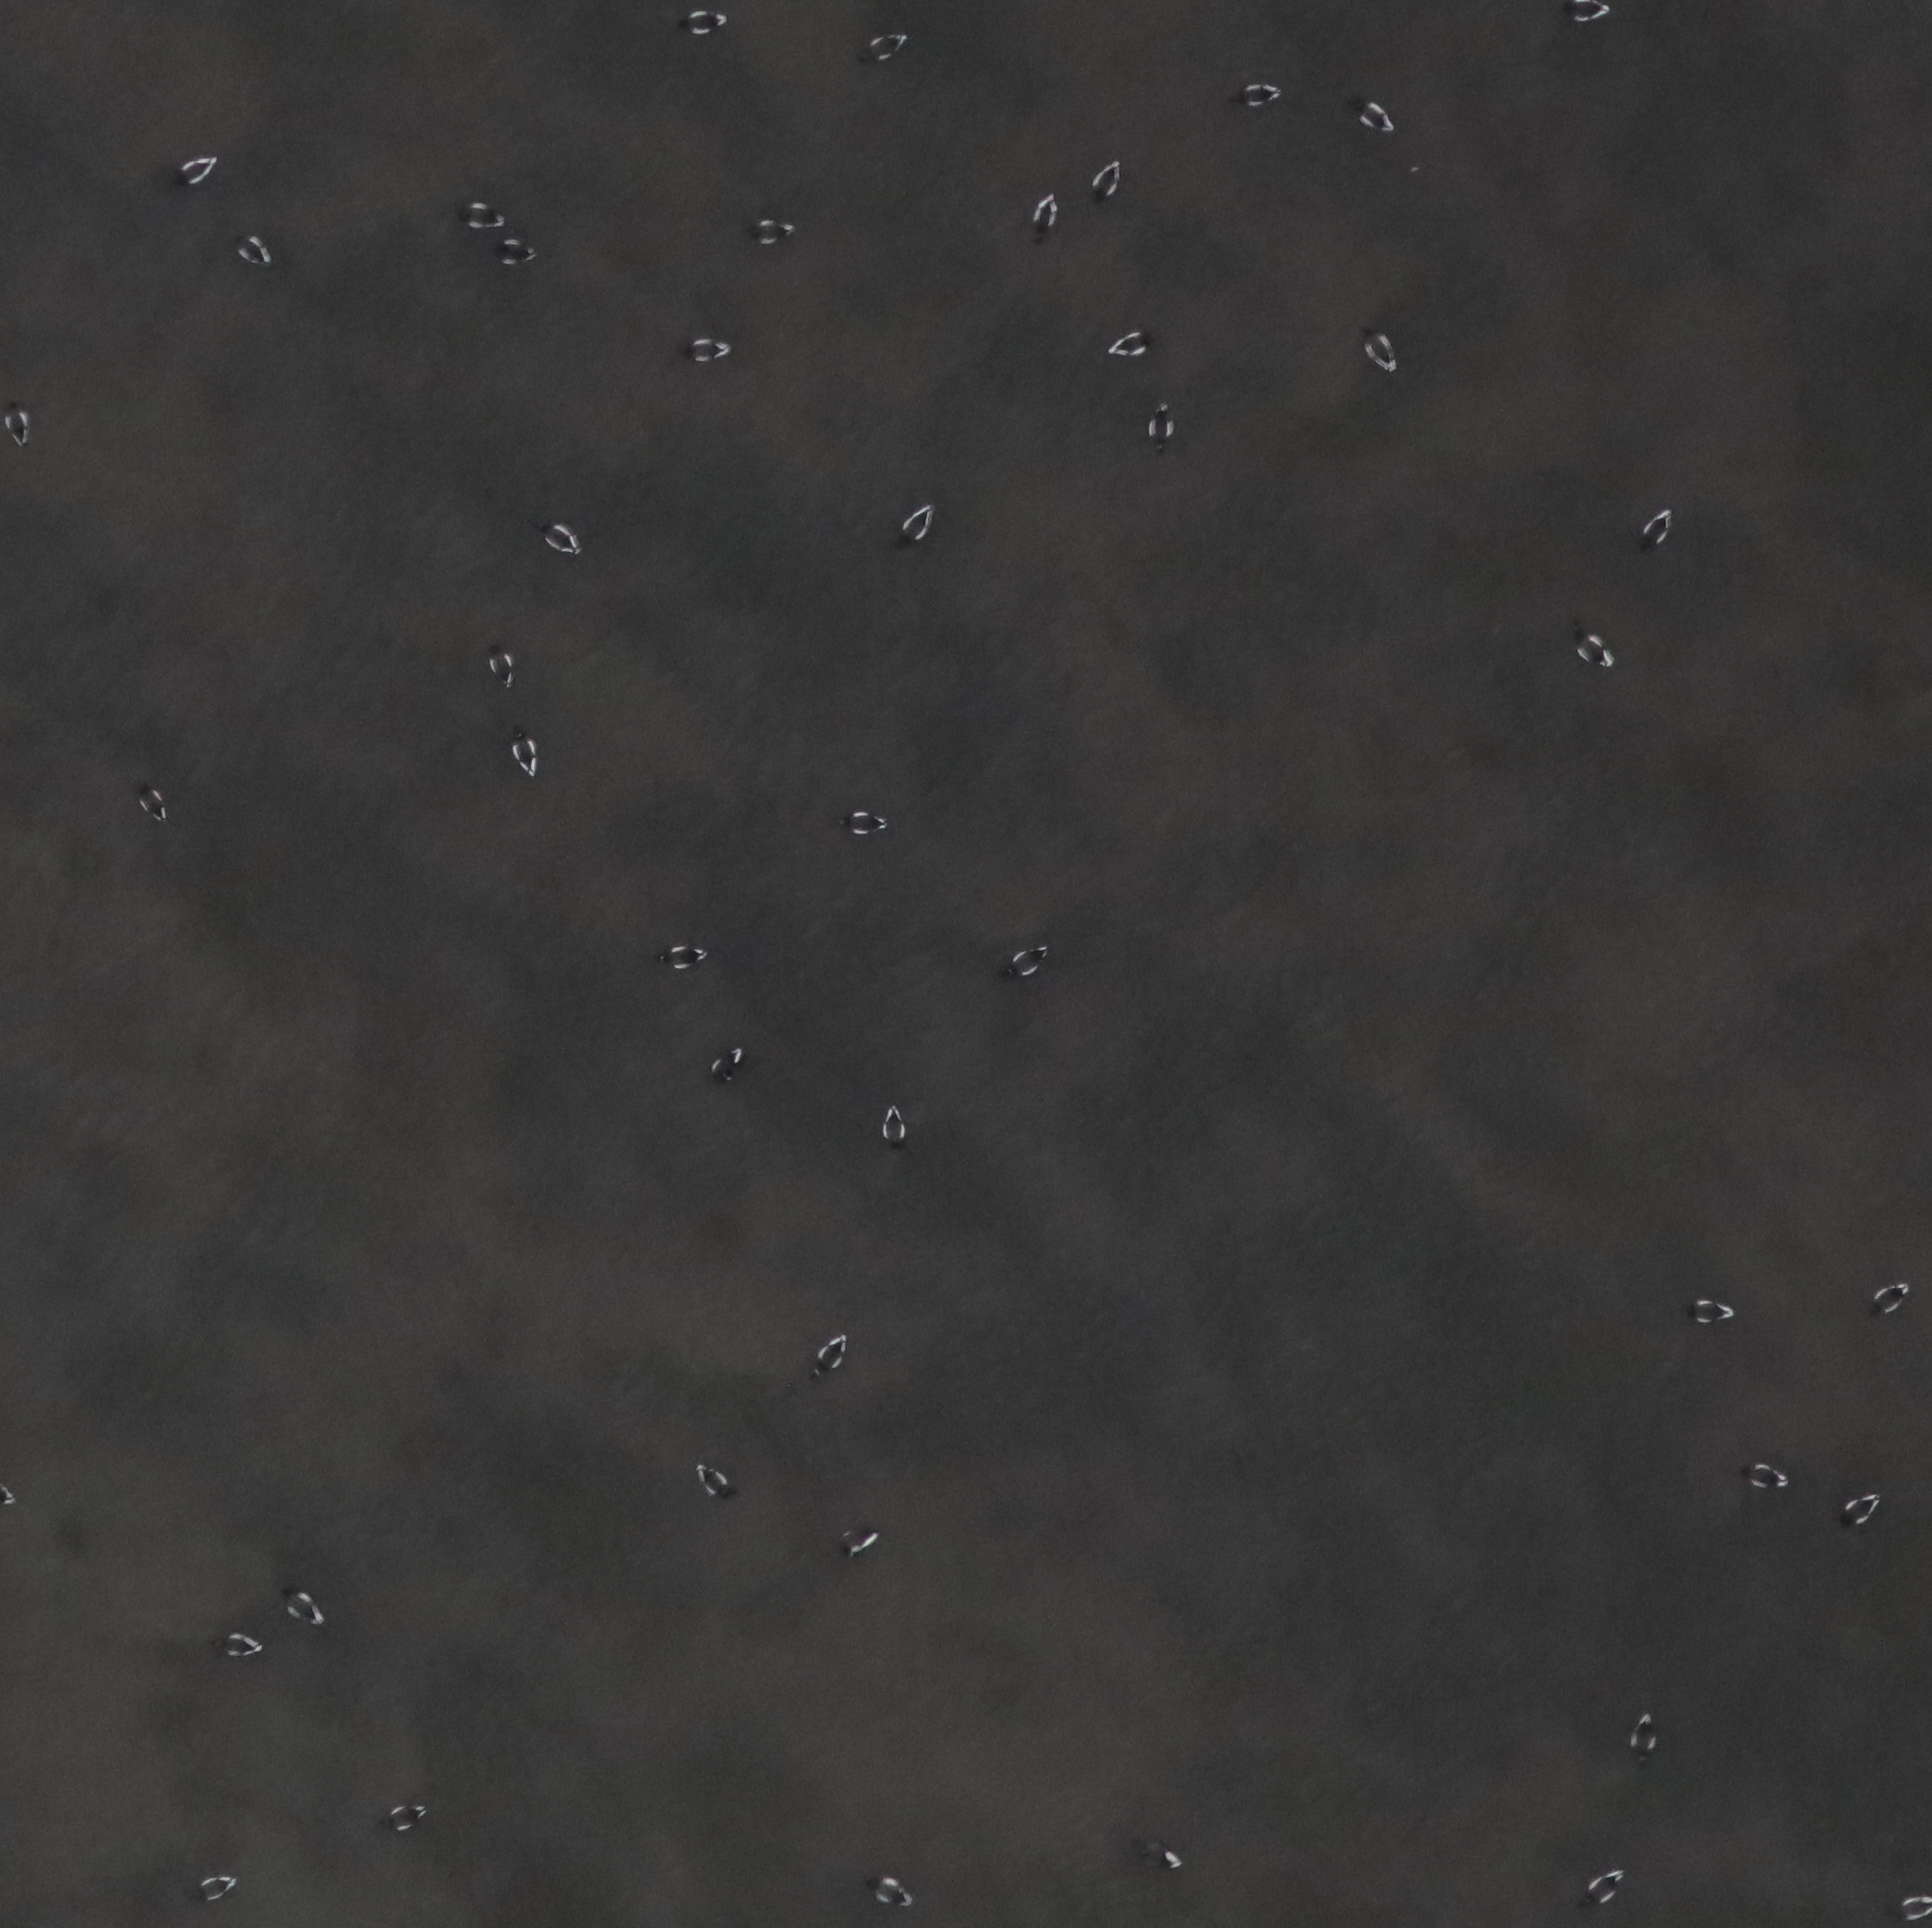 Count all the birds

45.